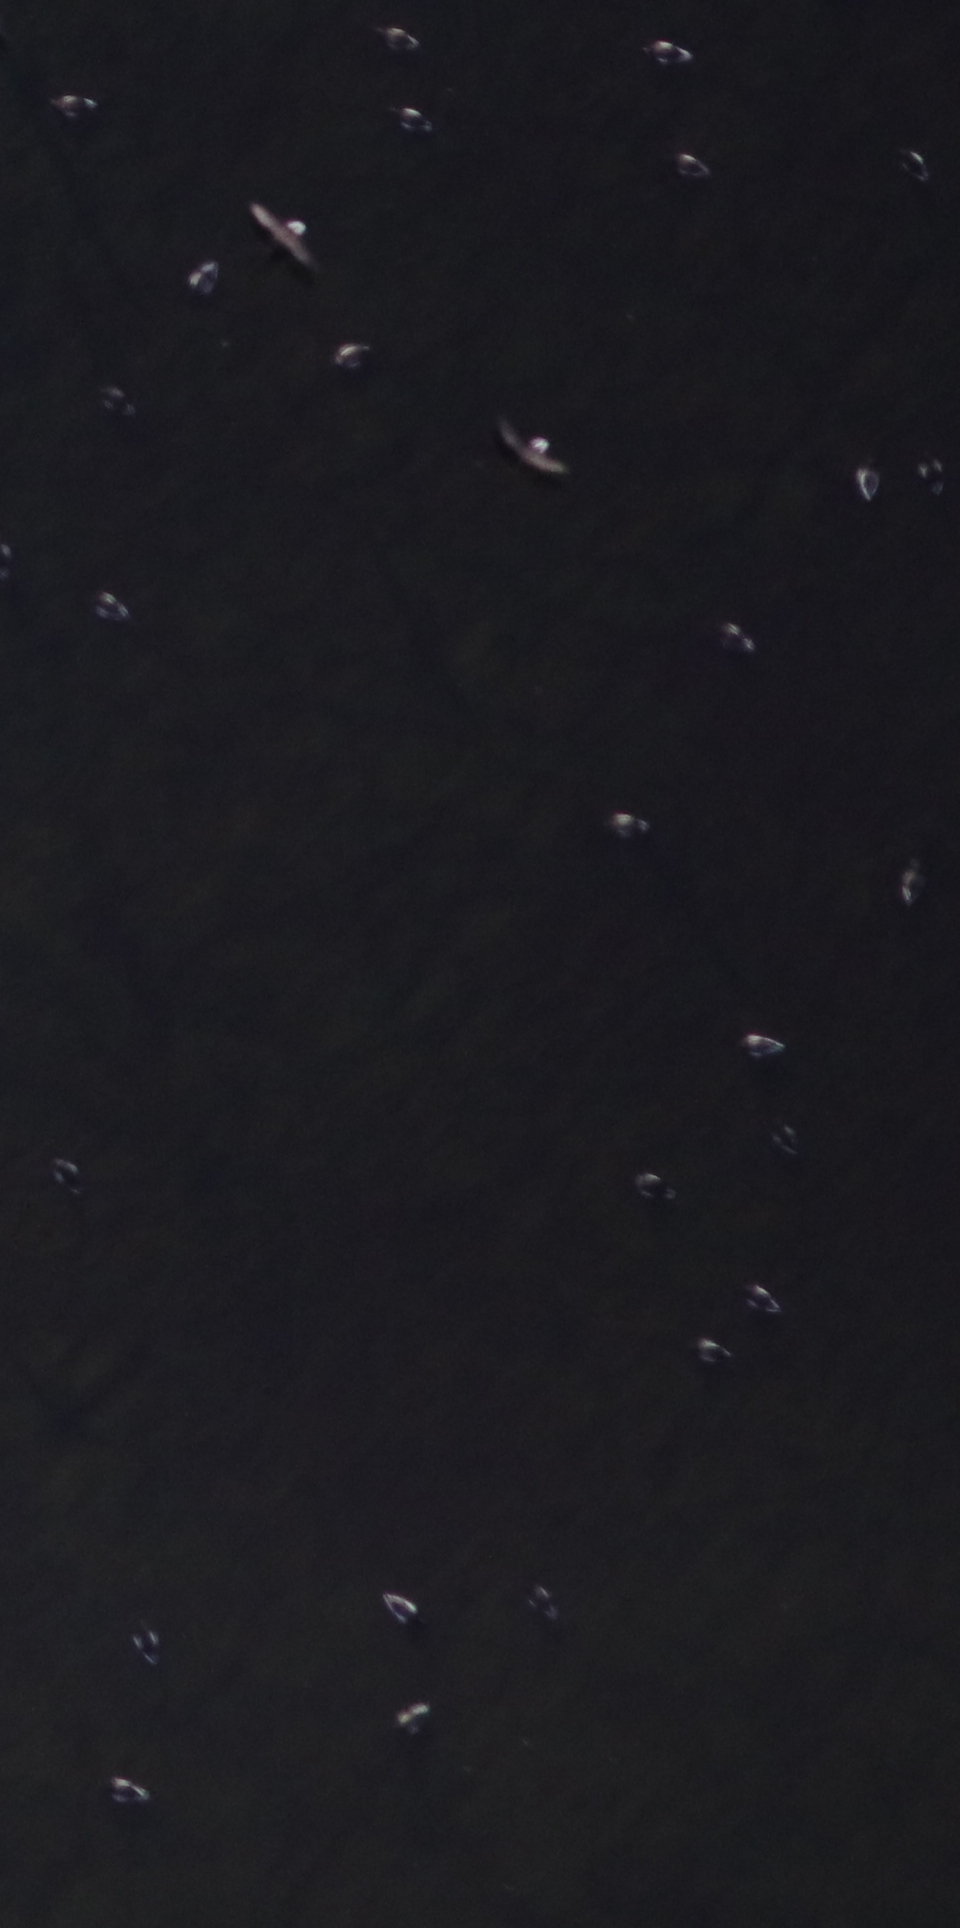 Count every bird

29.